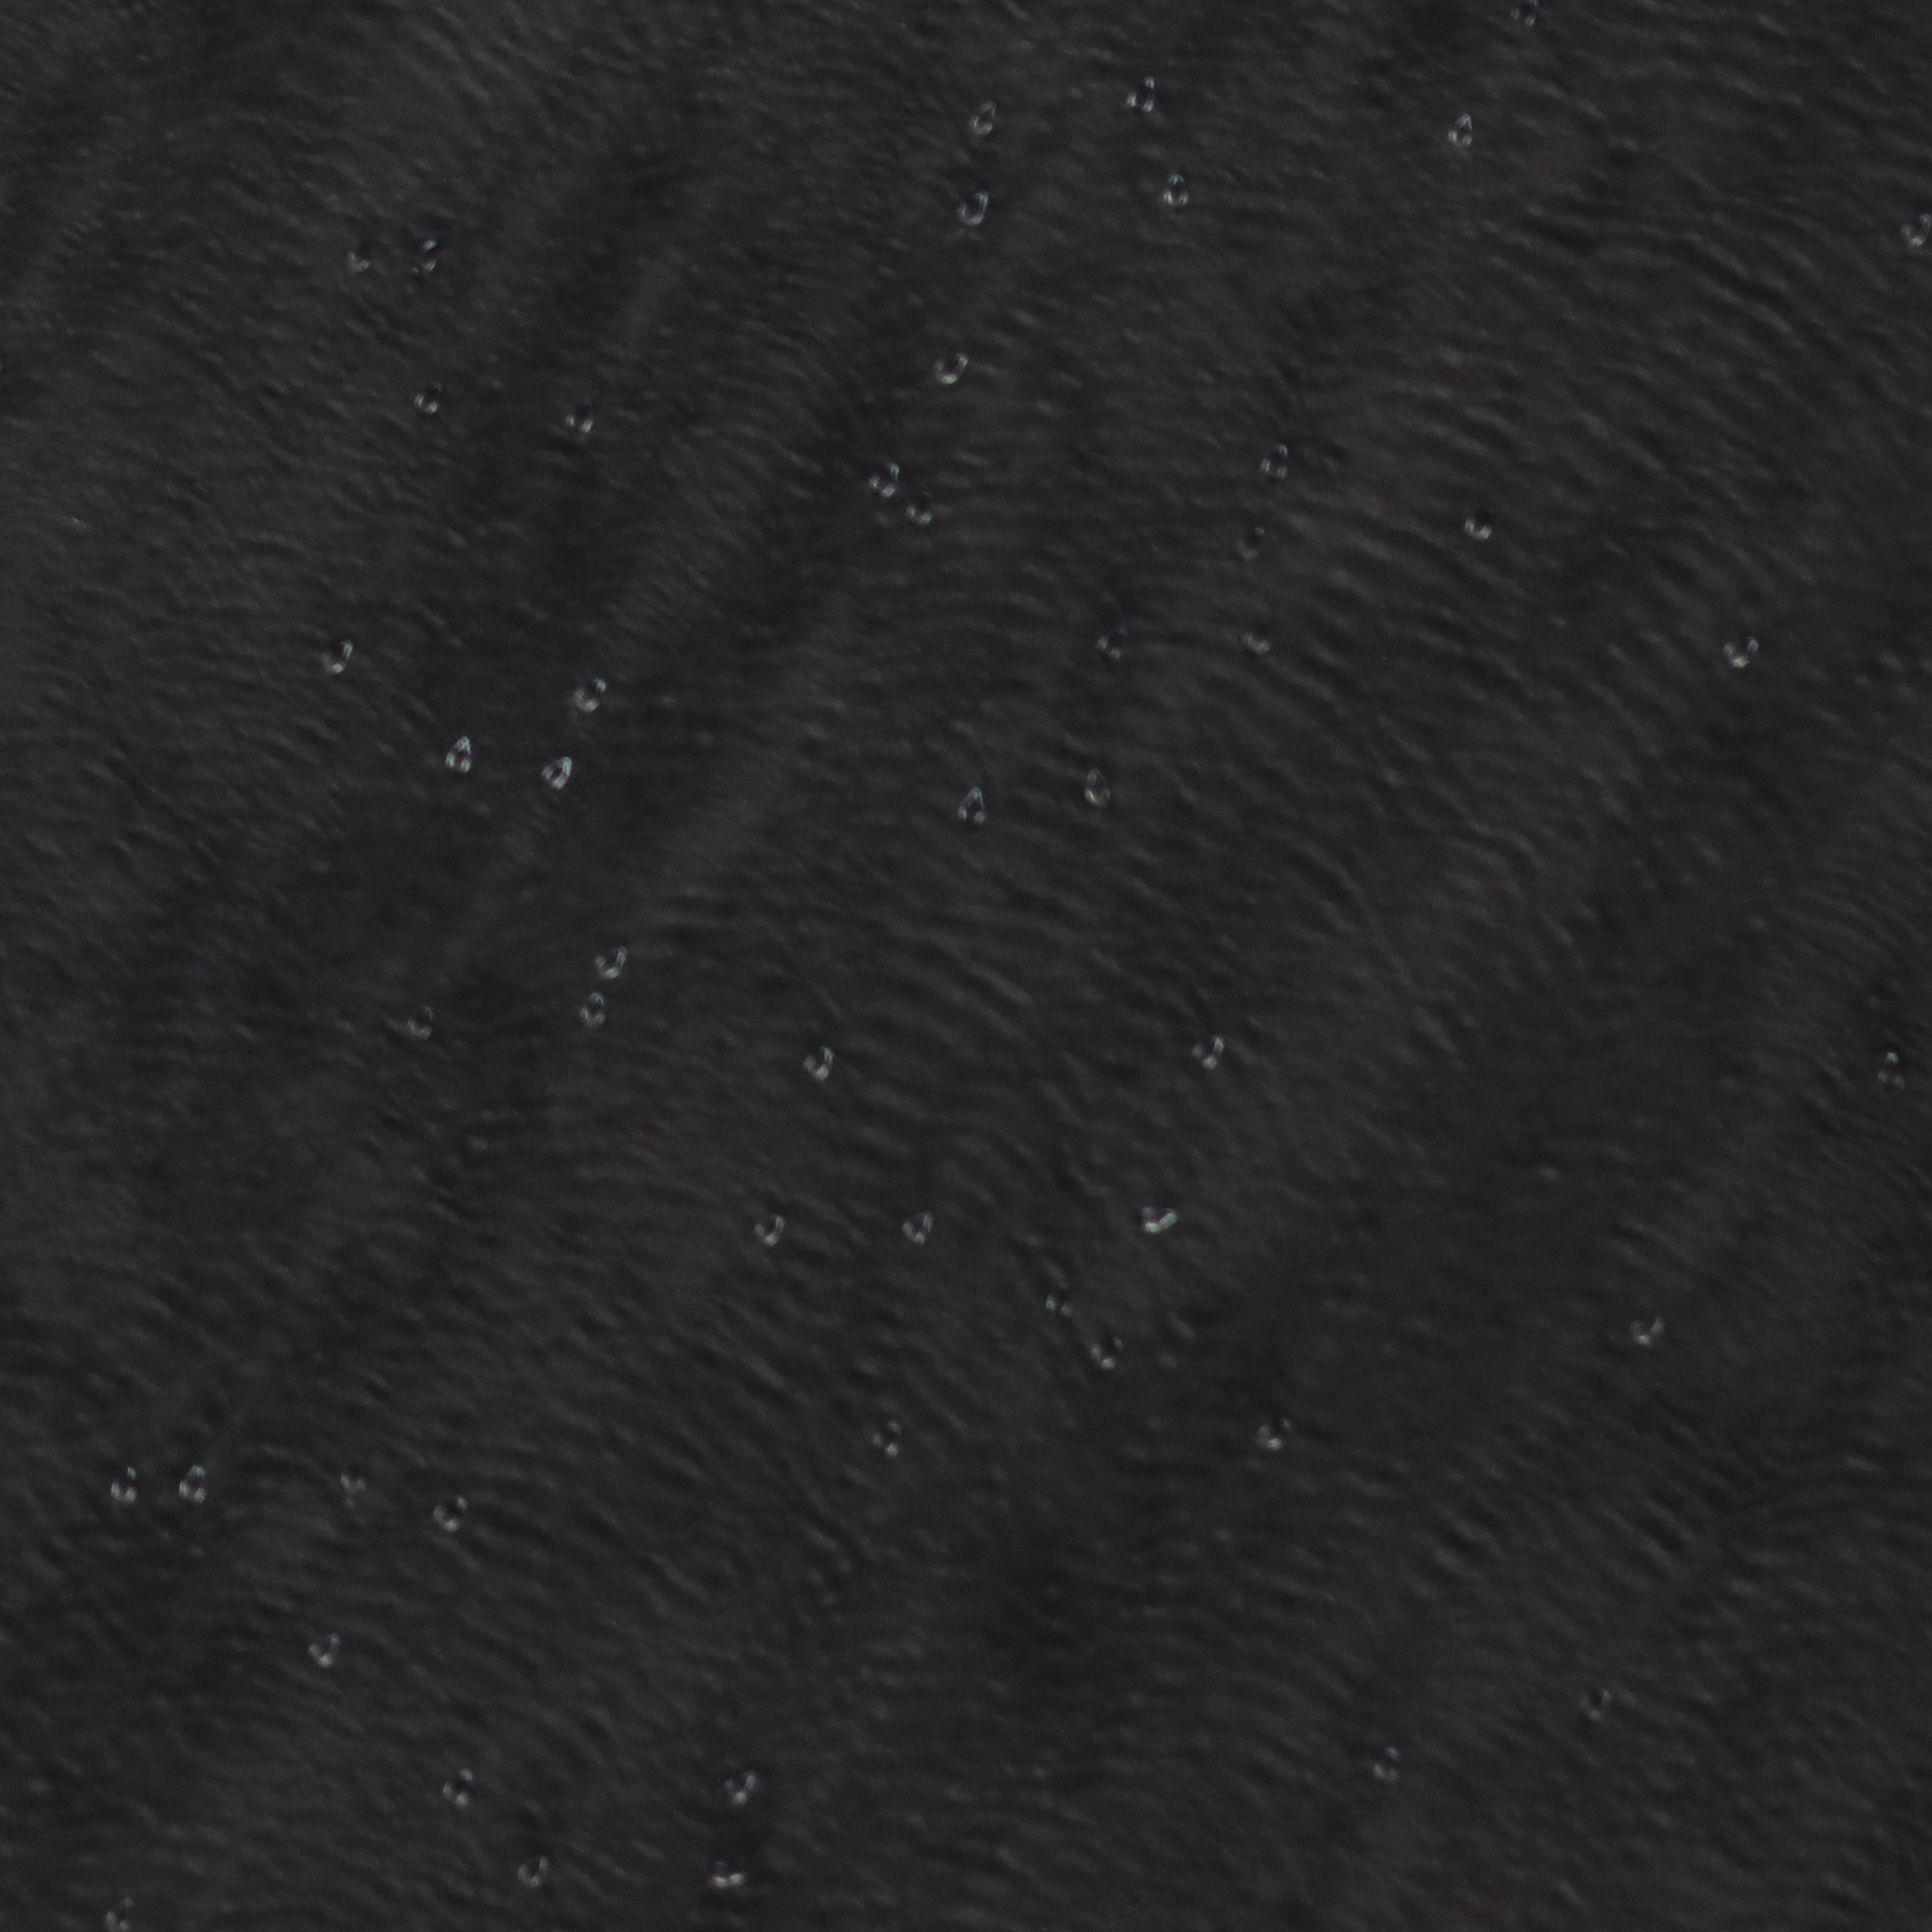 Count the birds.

52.